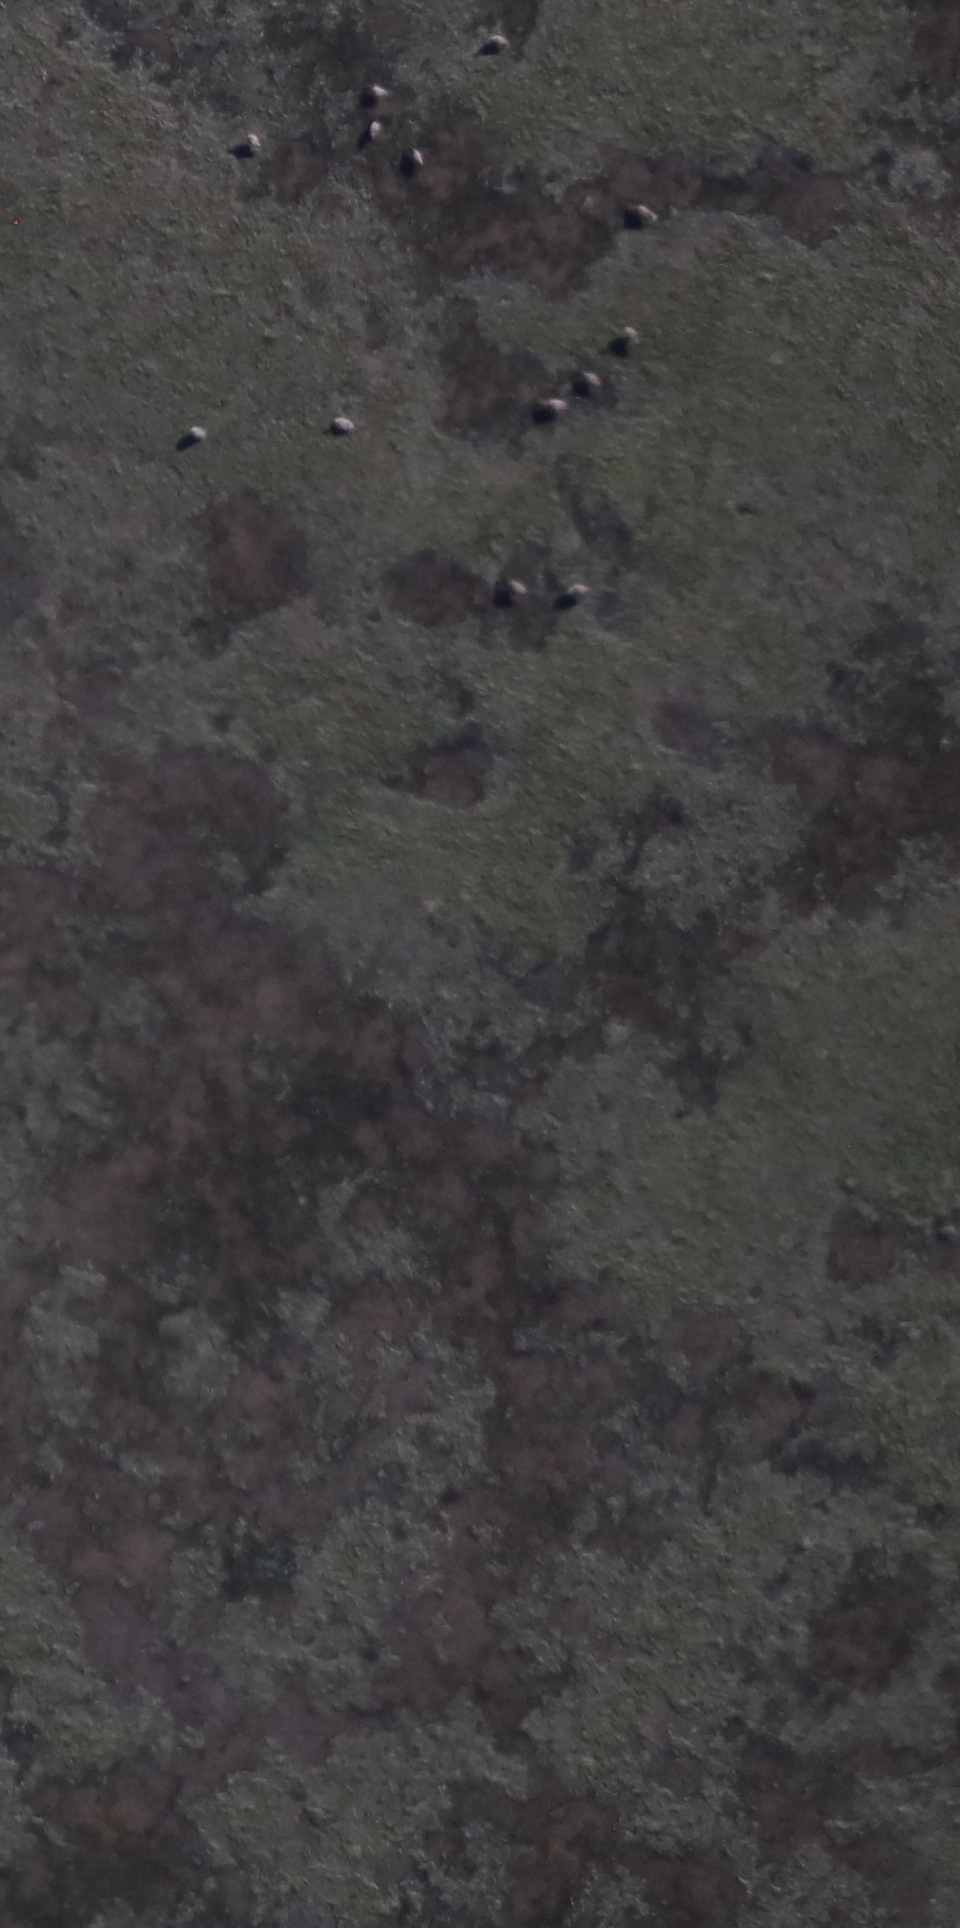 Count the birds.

13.